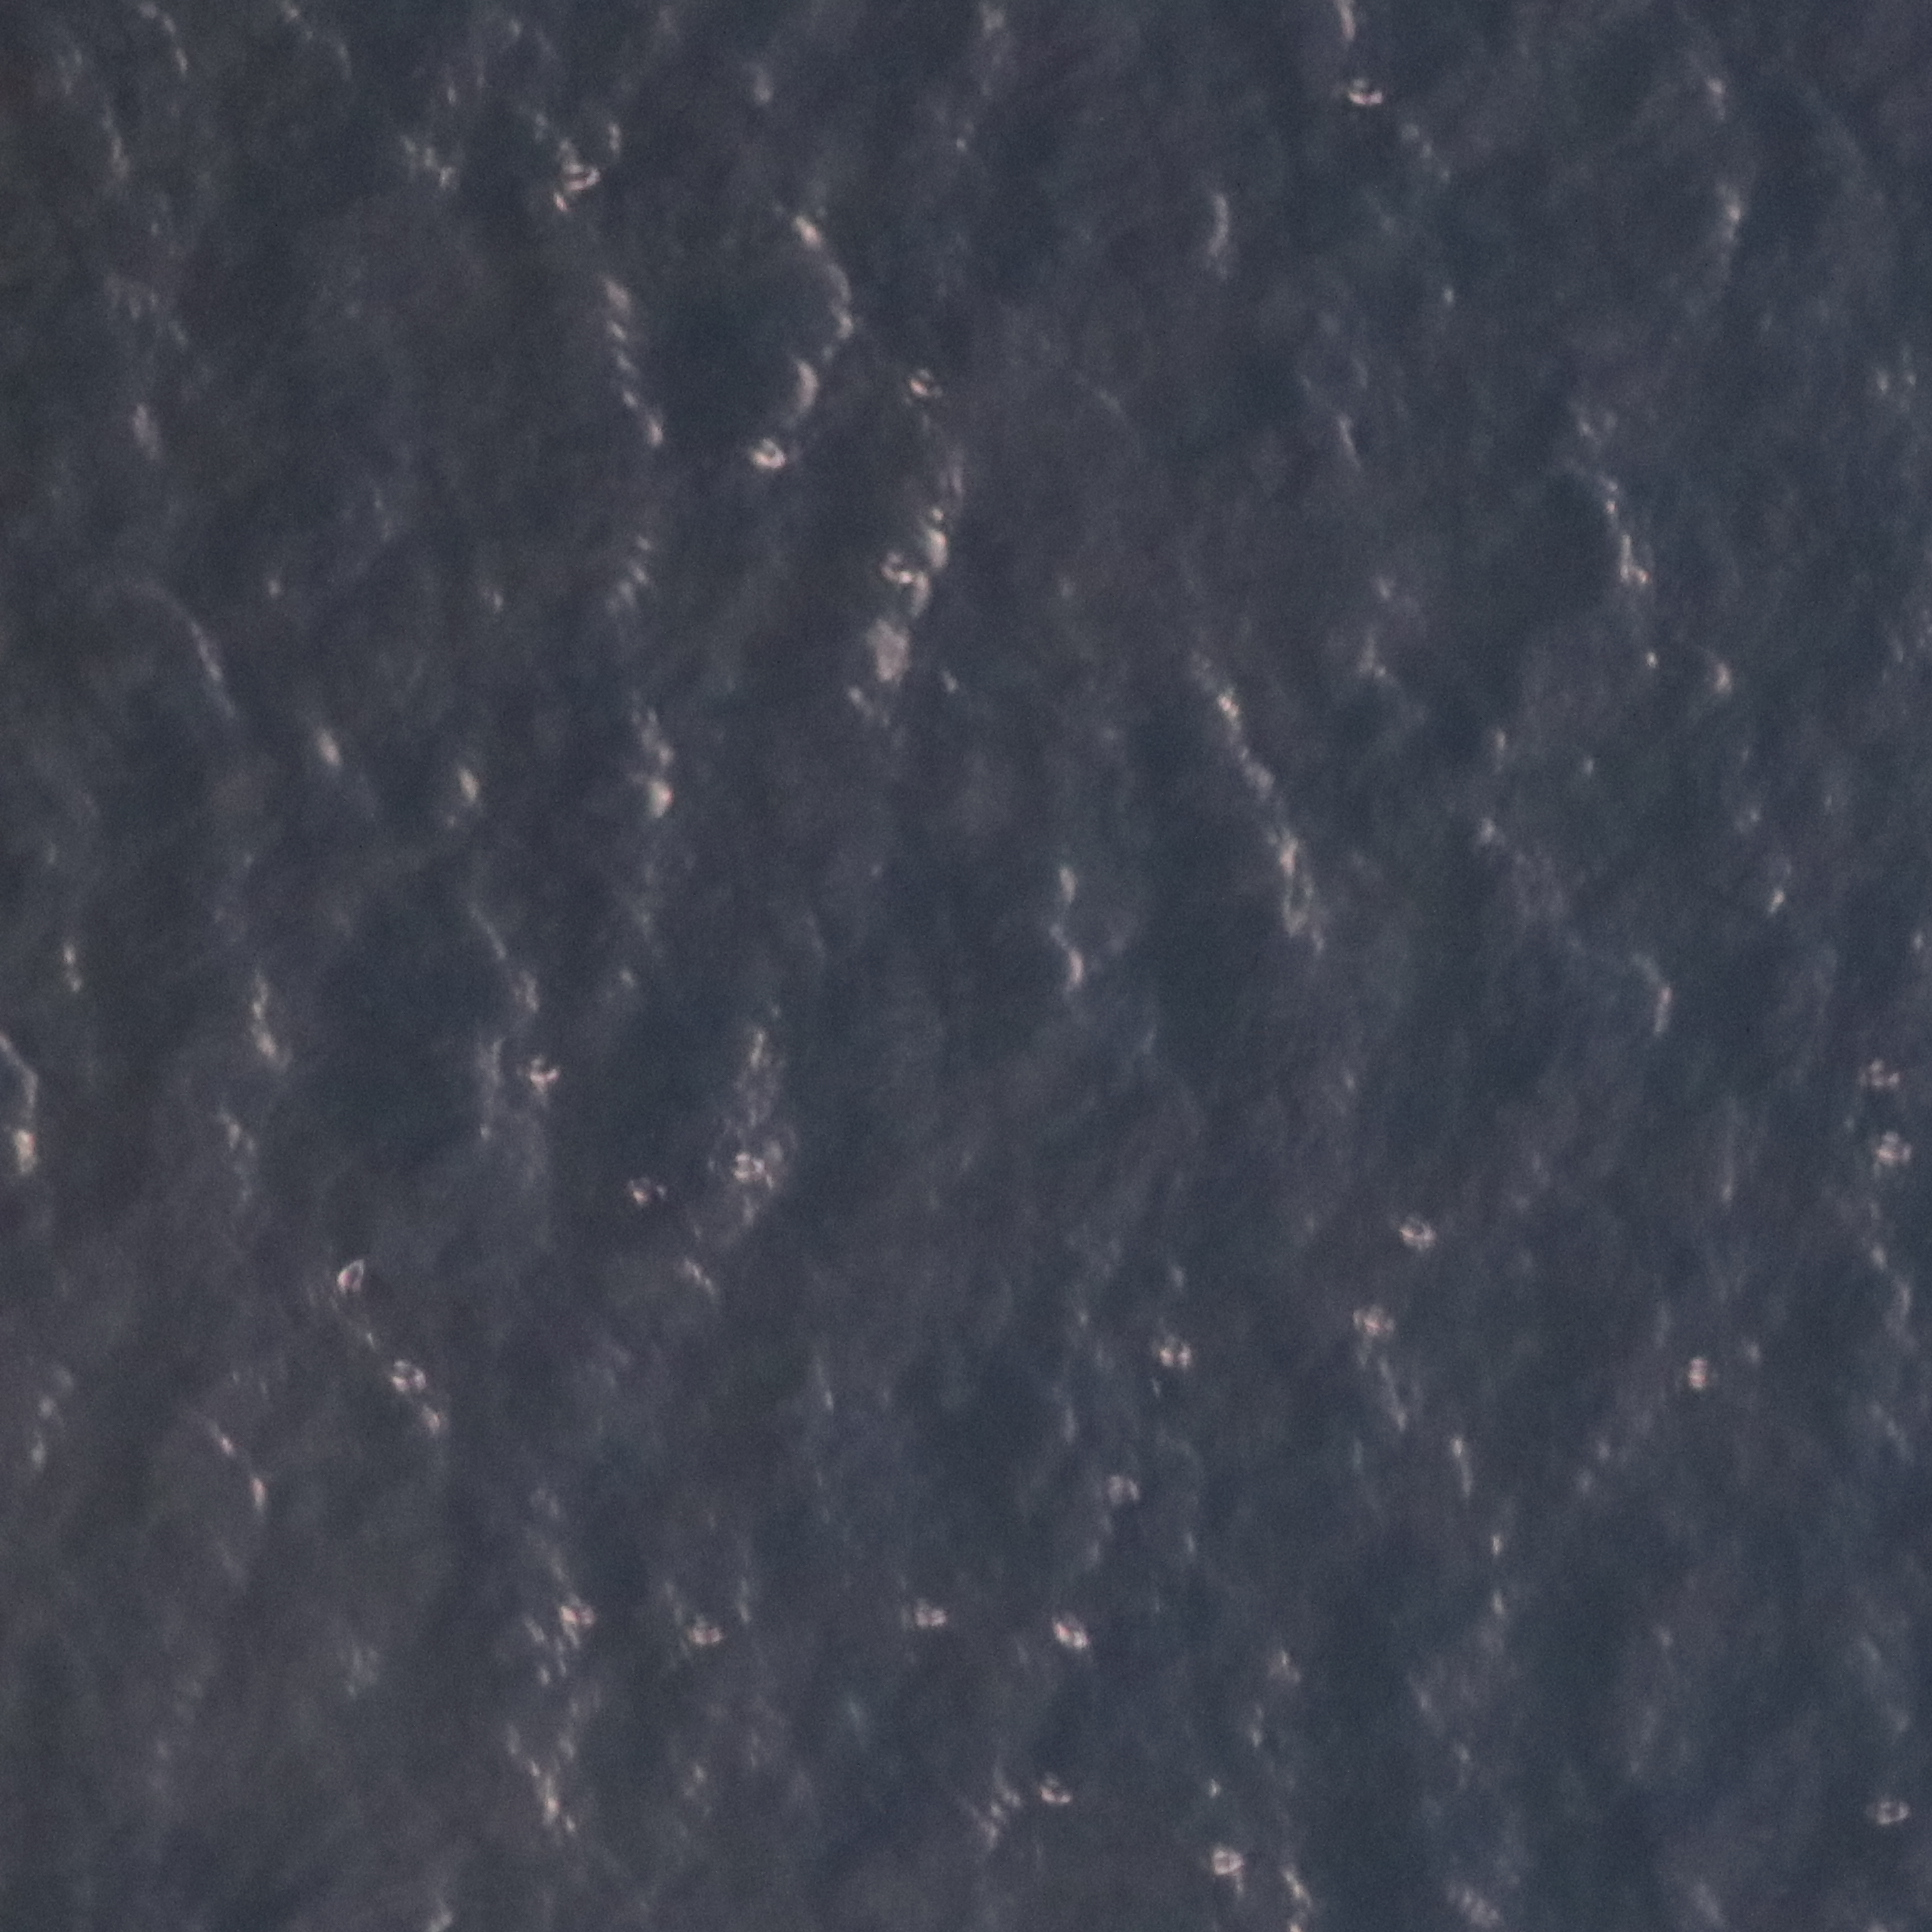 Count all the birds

24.